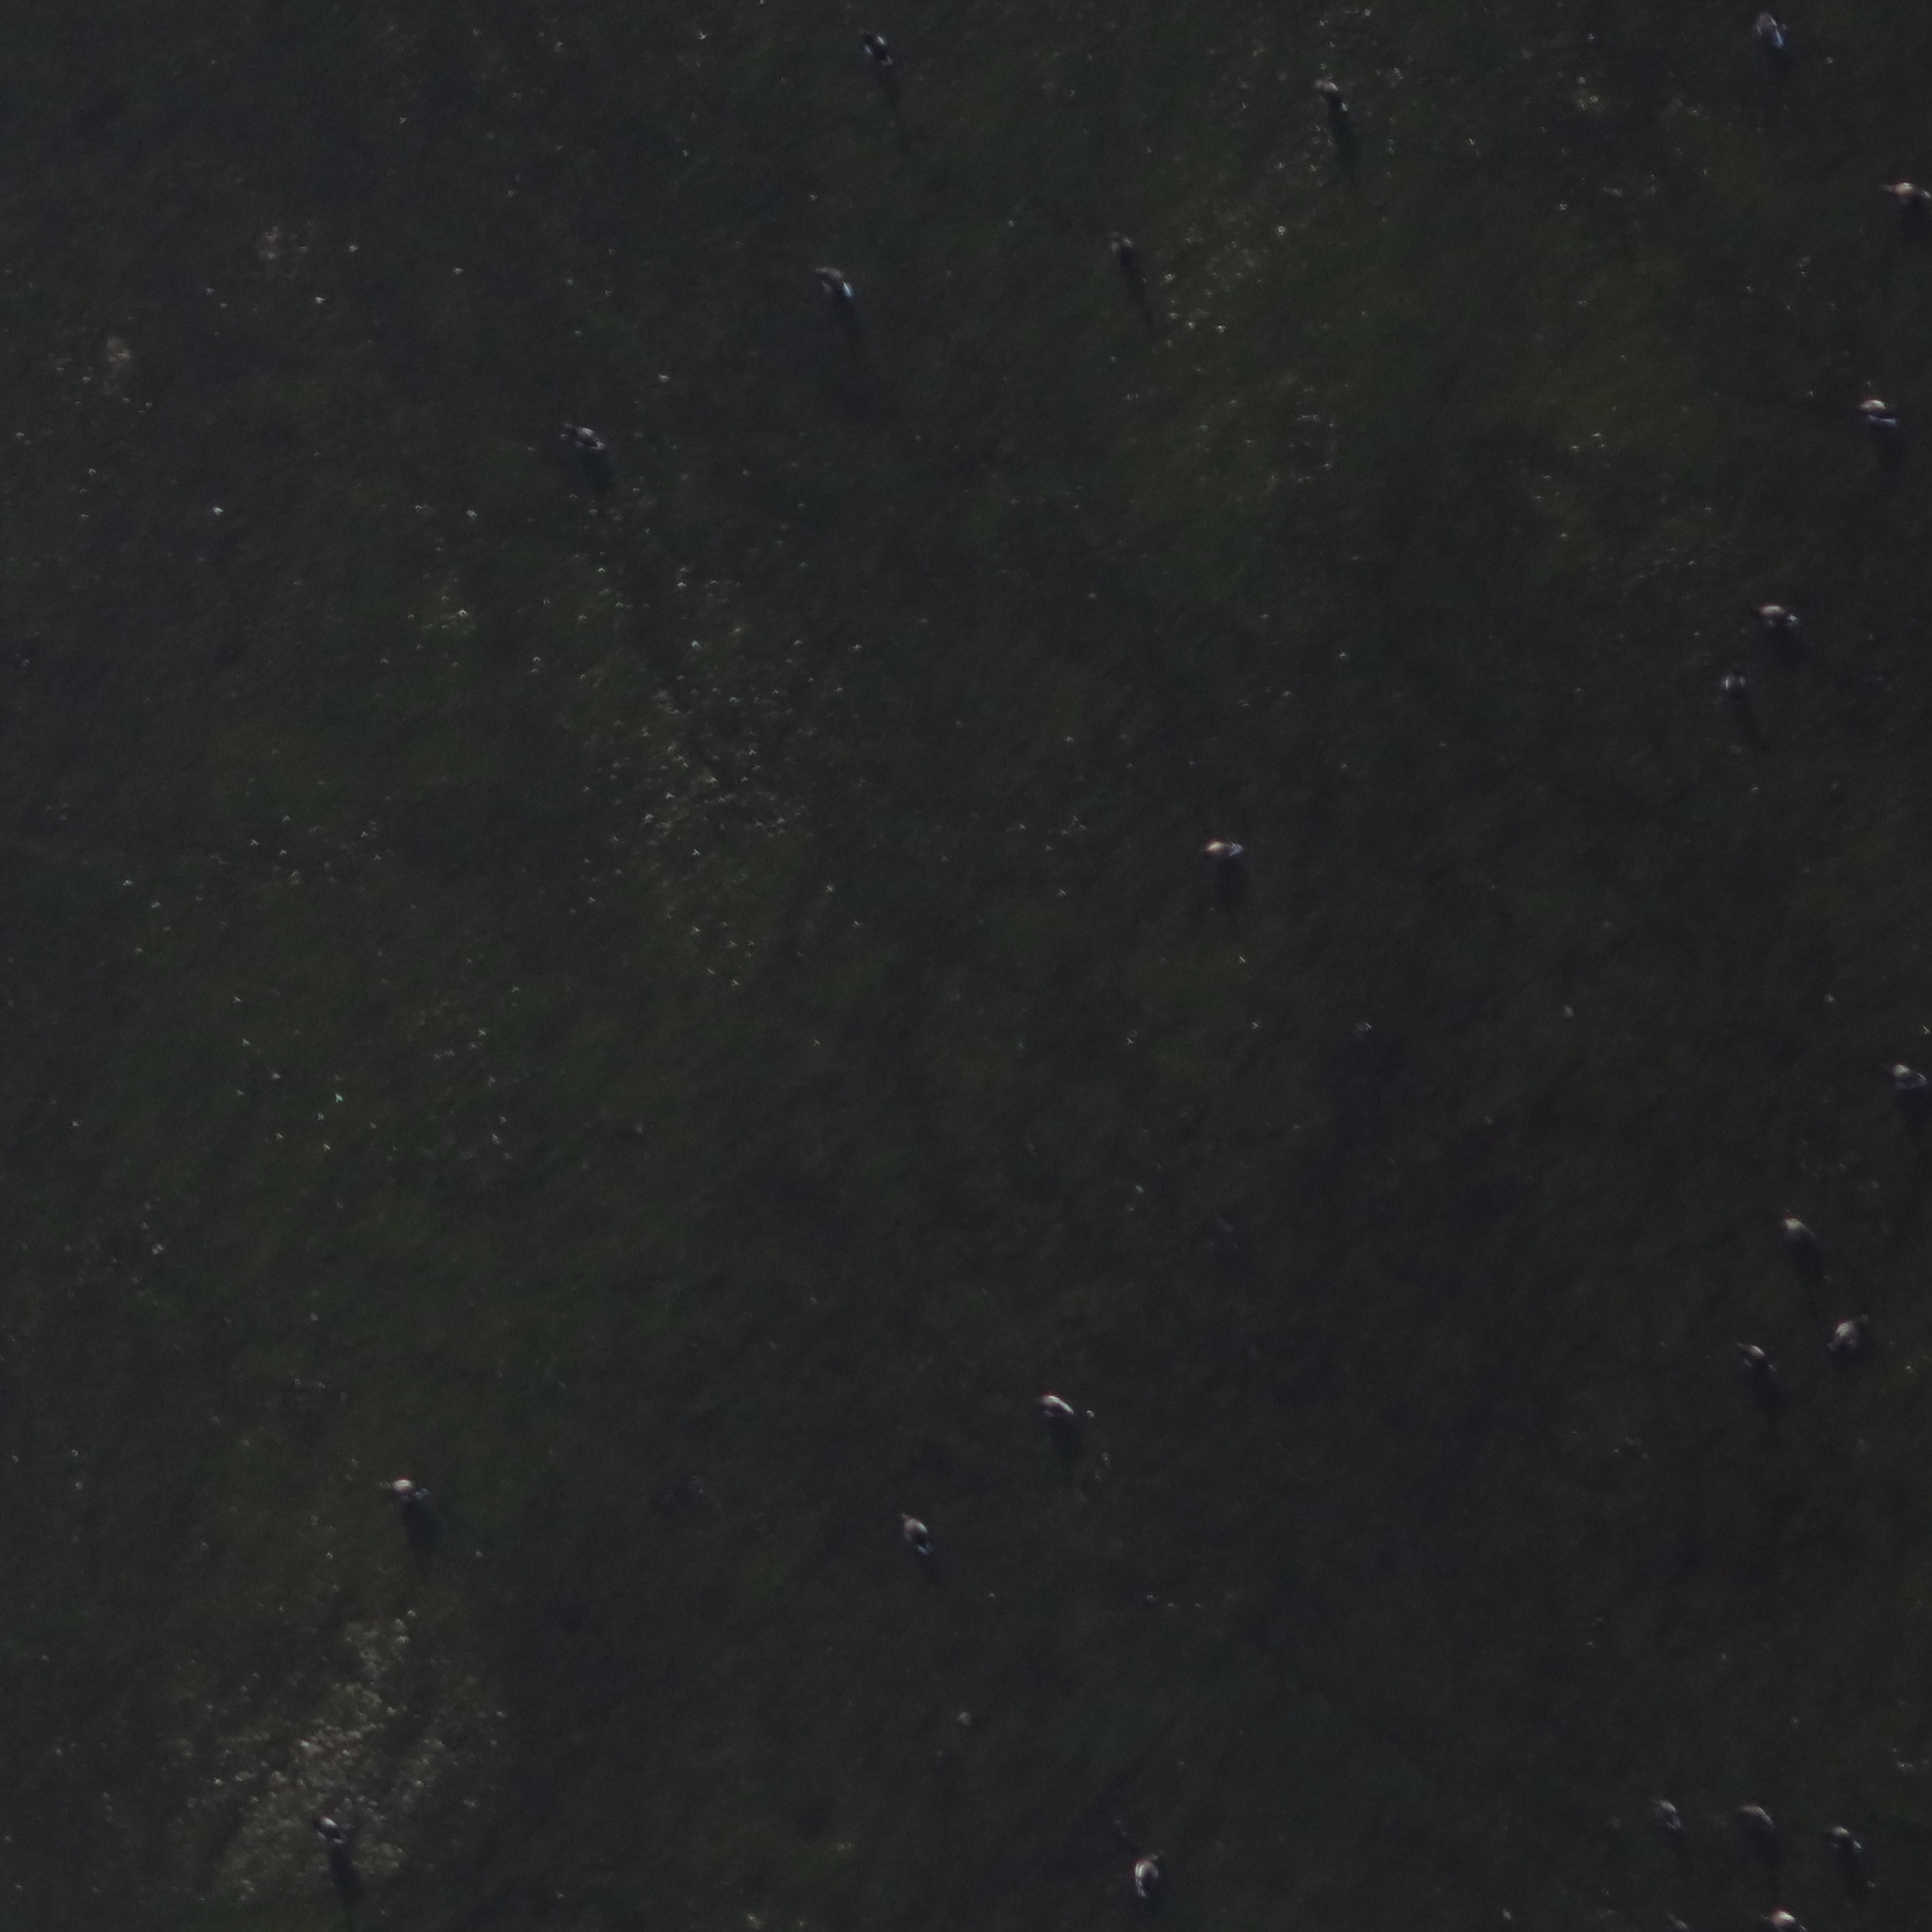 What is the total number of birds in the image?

25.